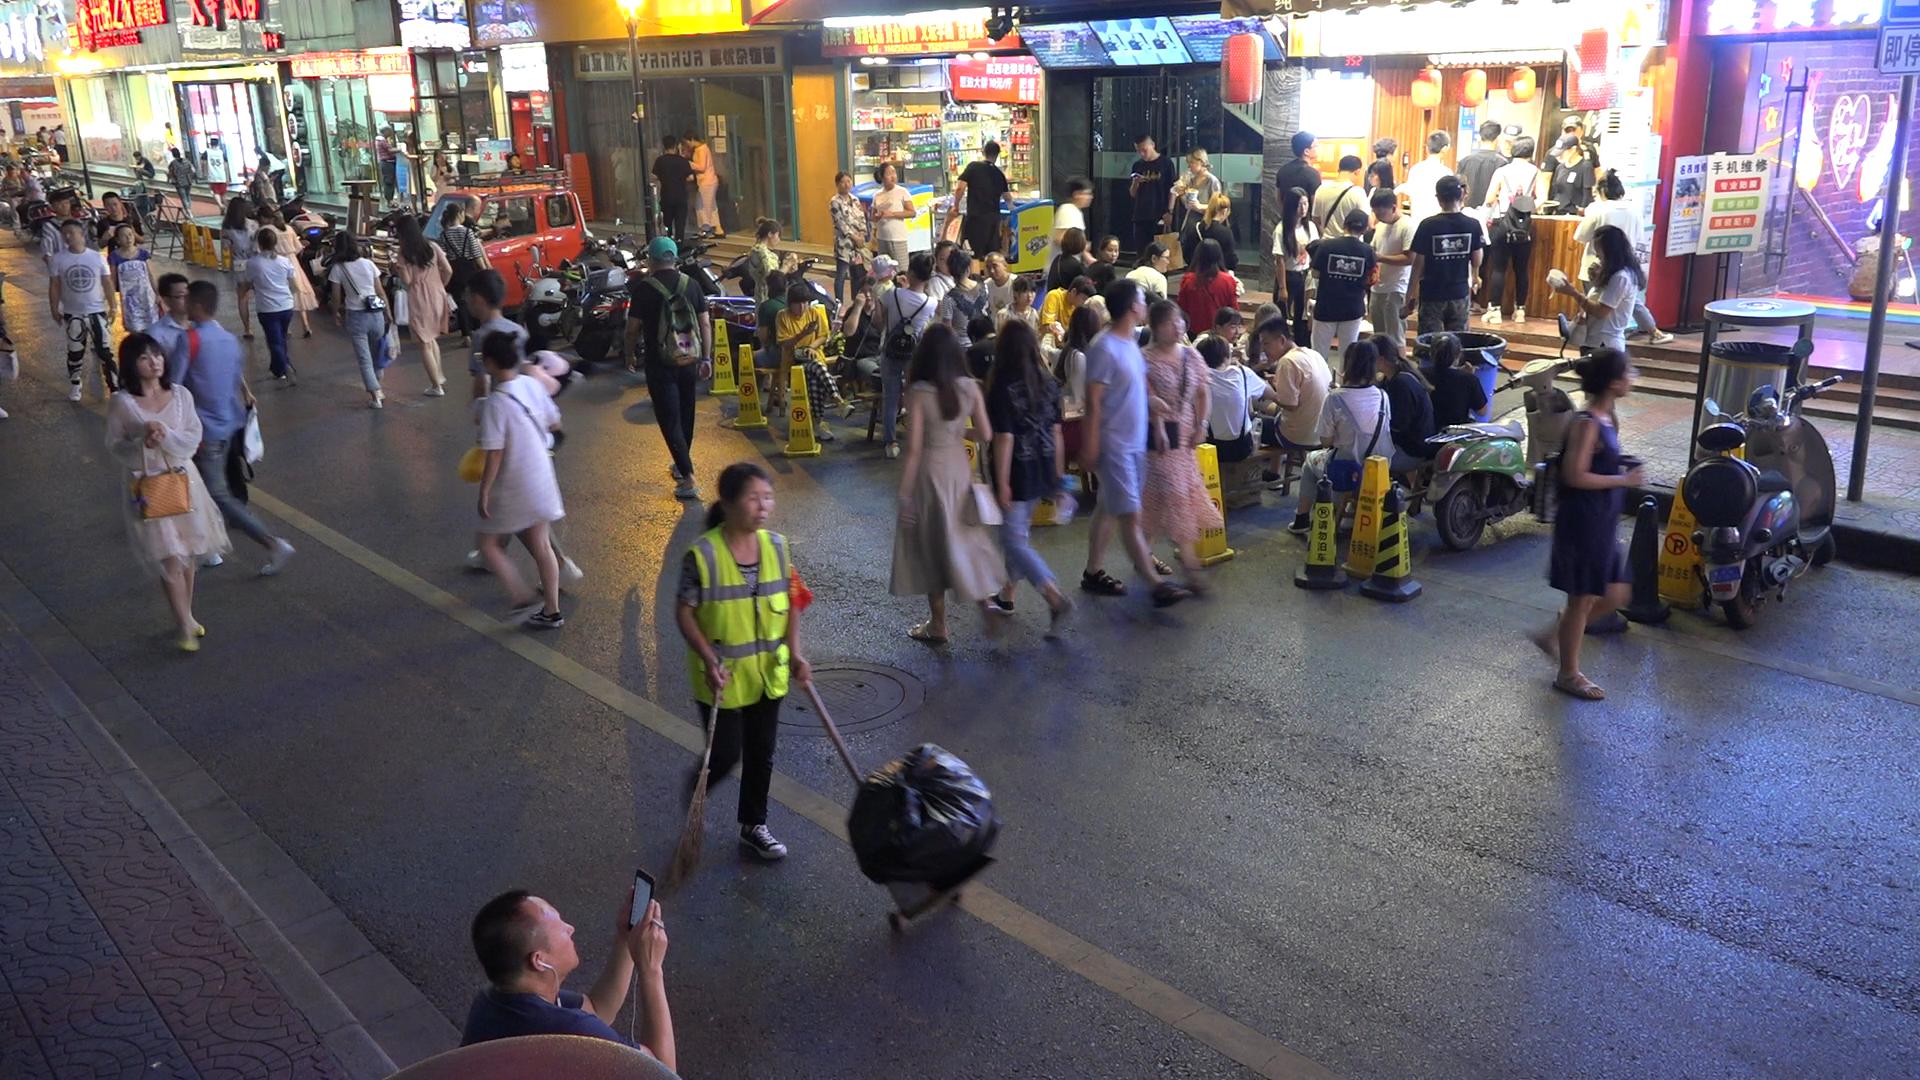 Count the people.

87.